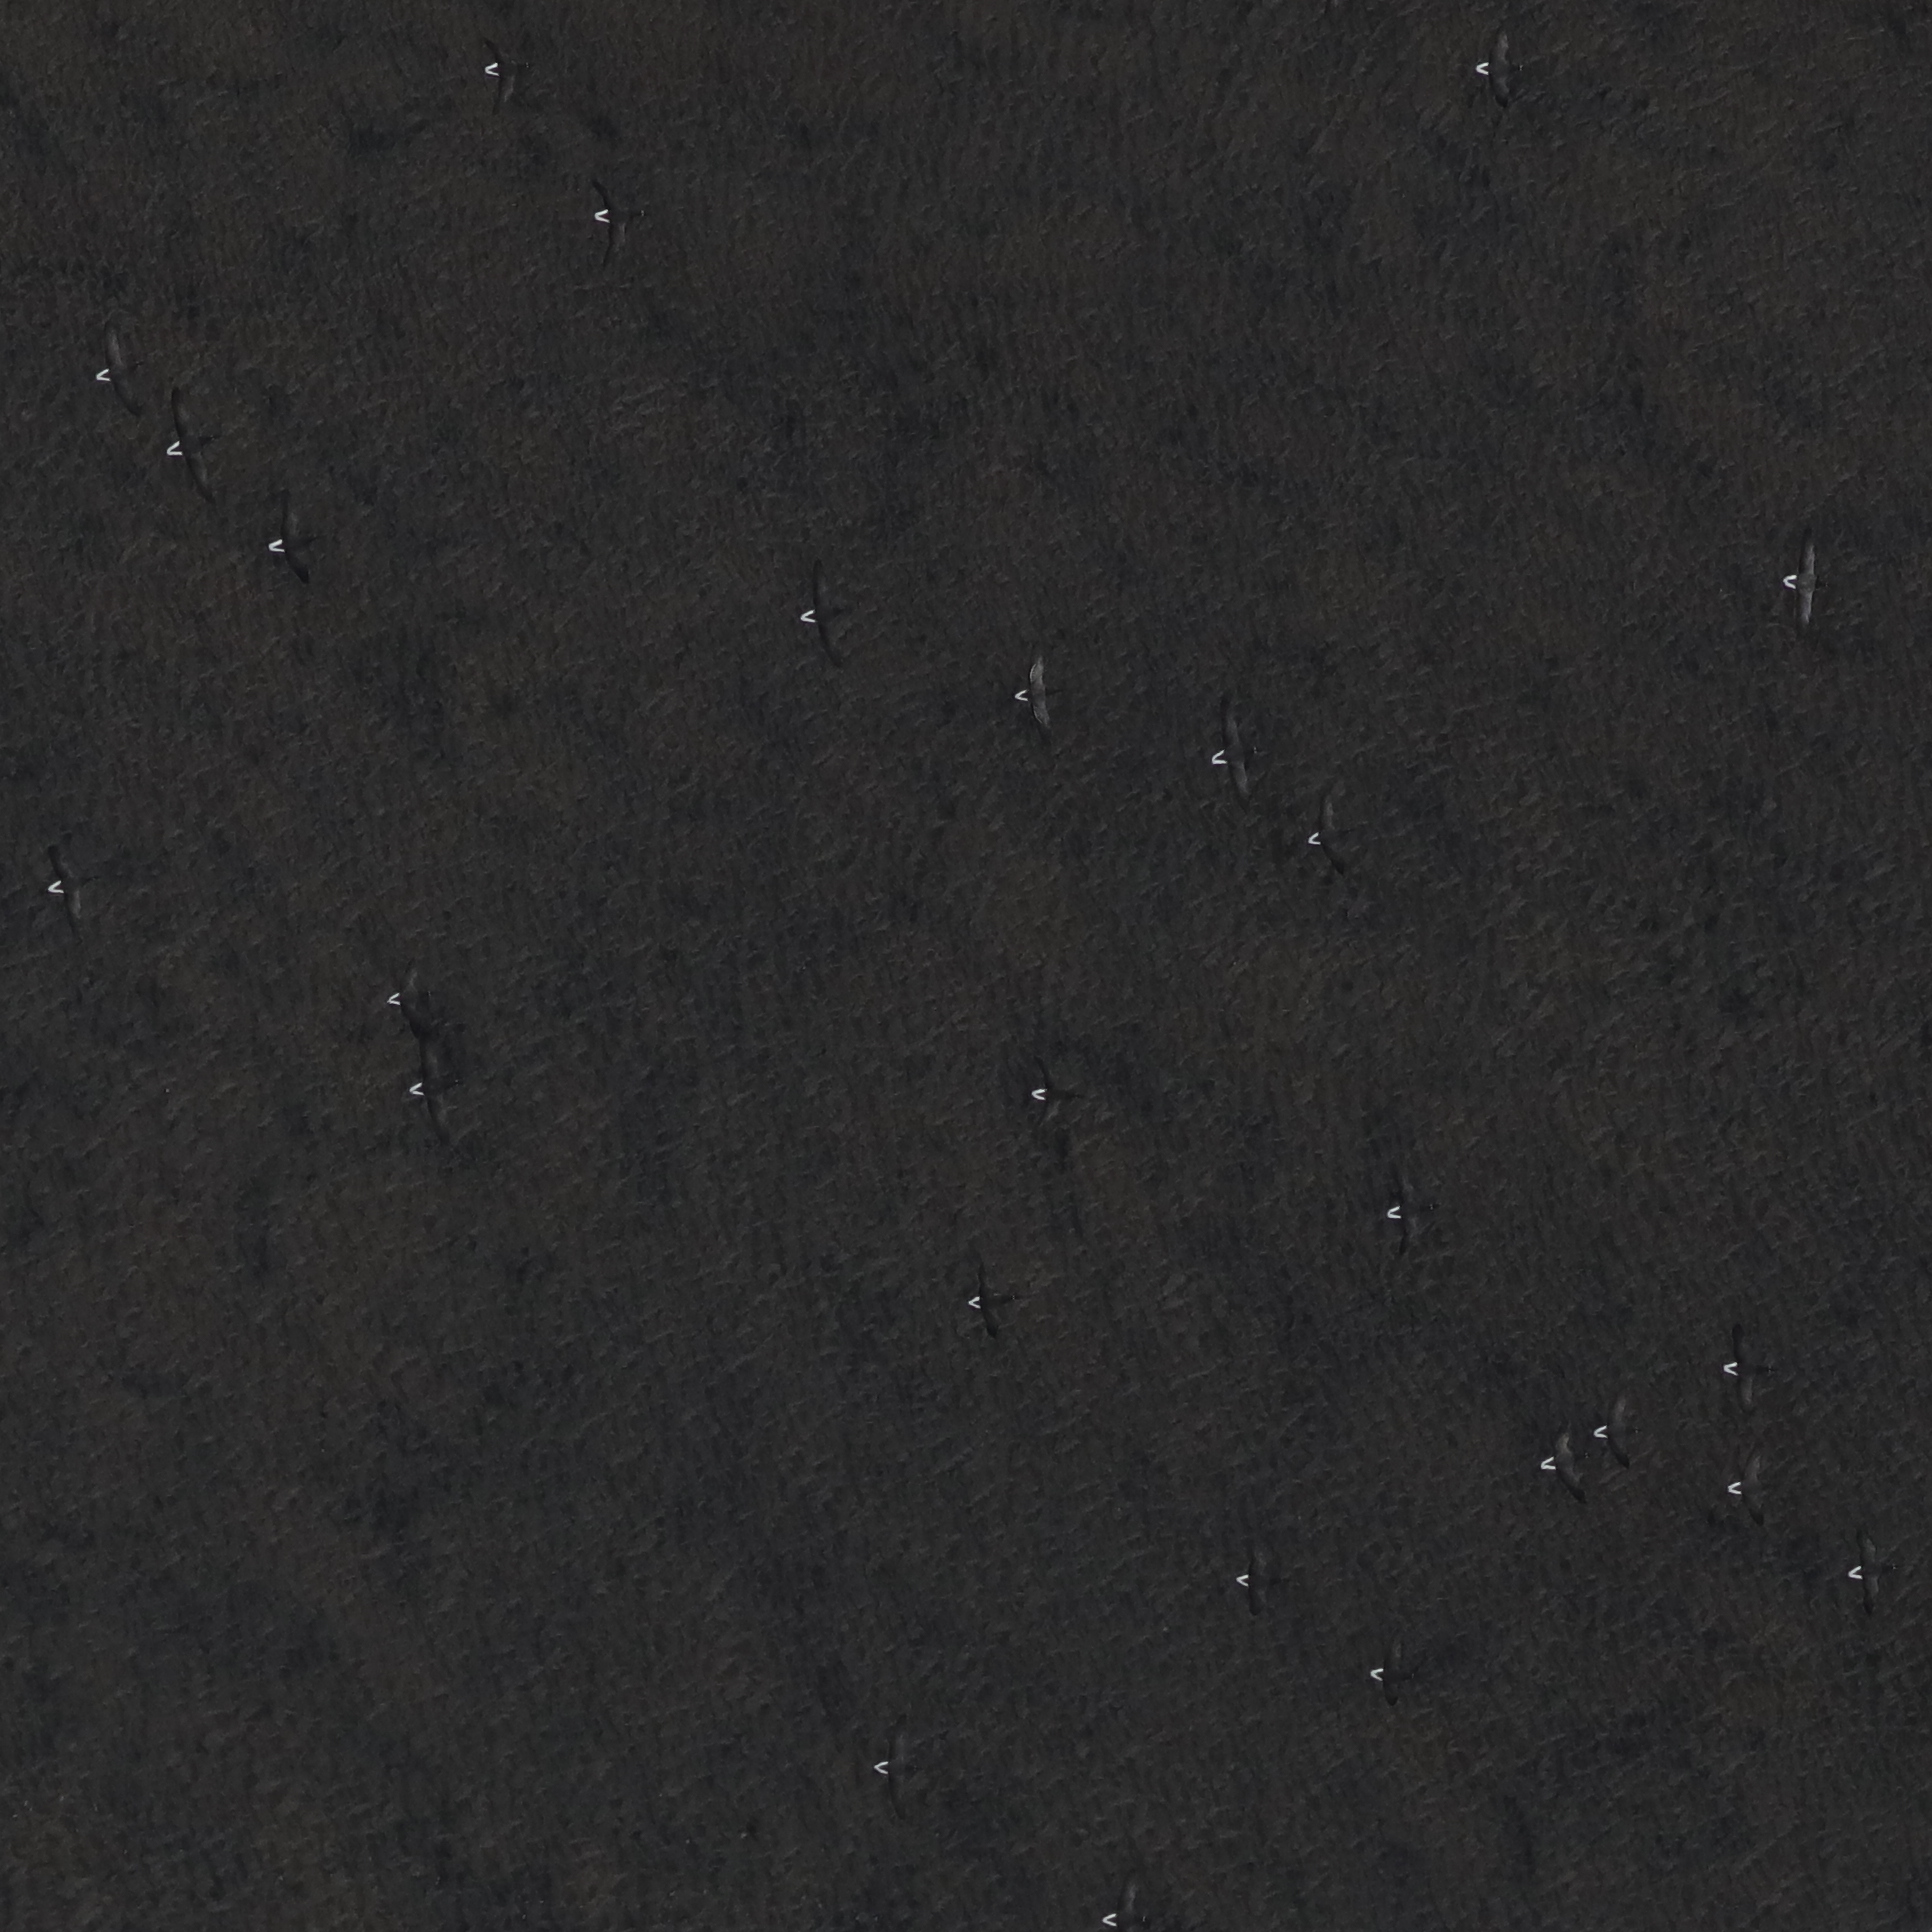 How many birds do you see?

26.